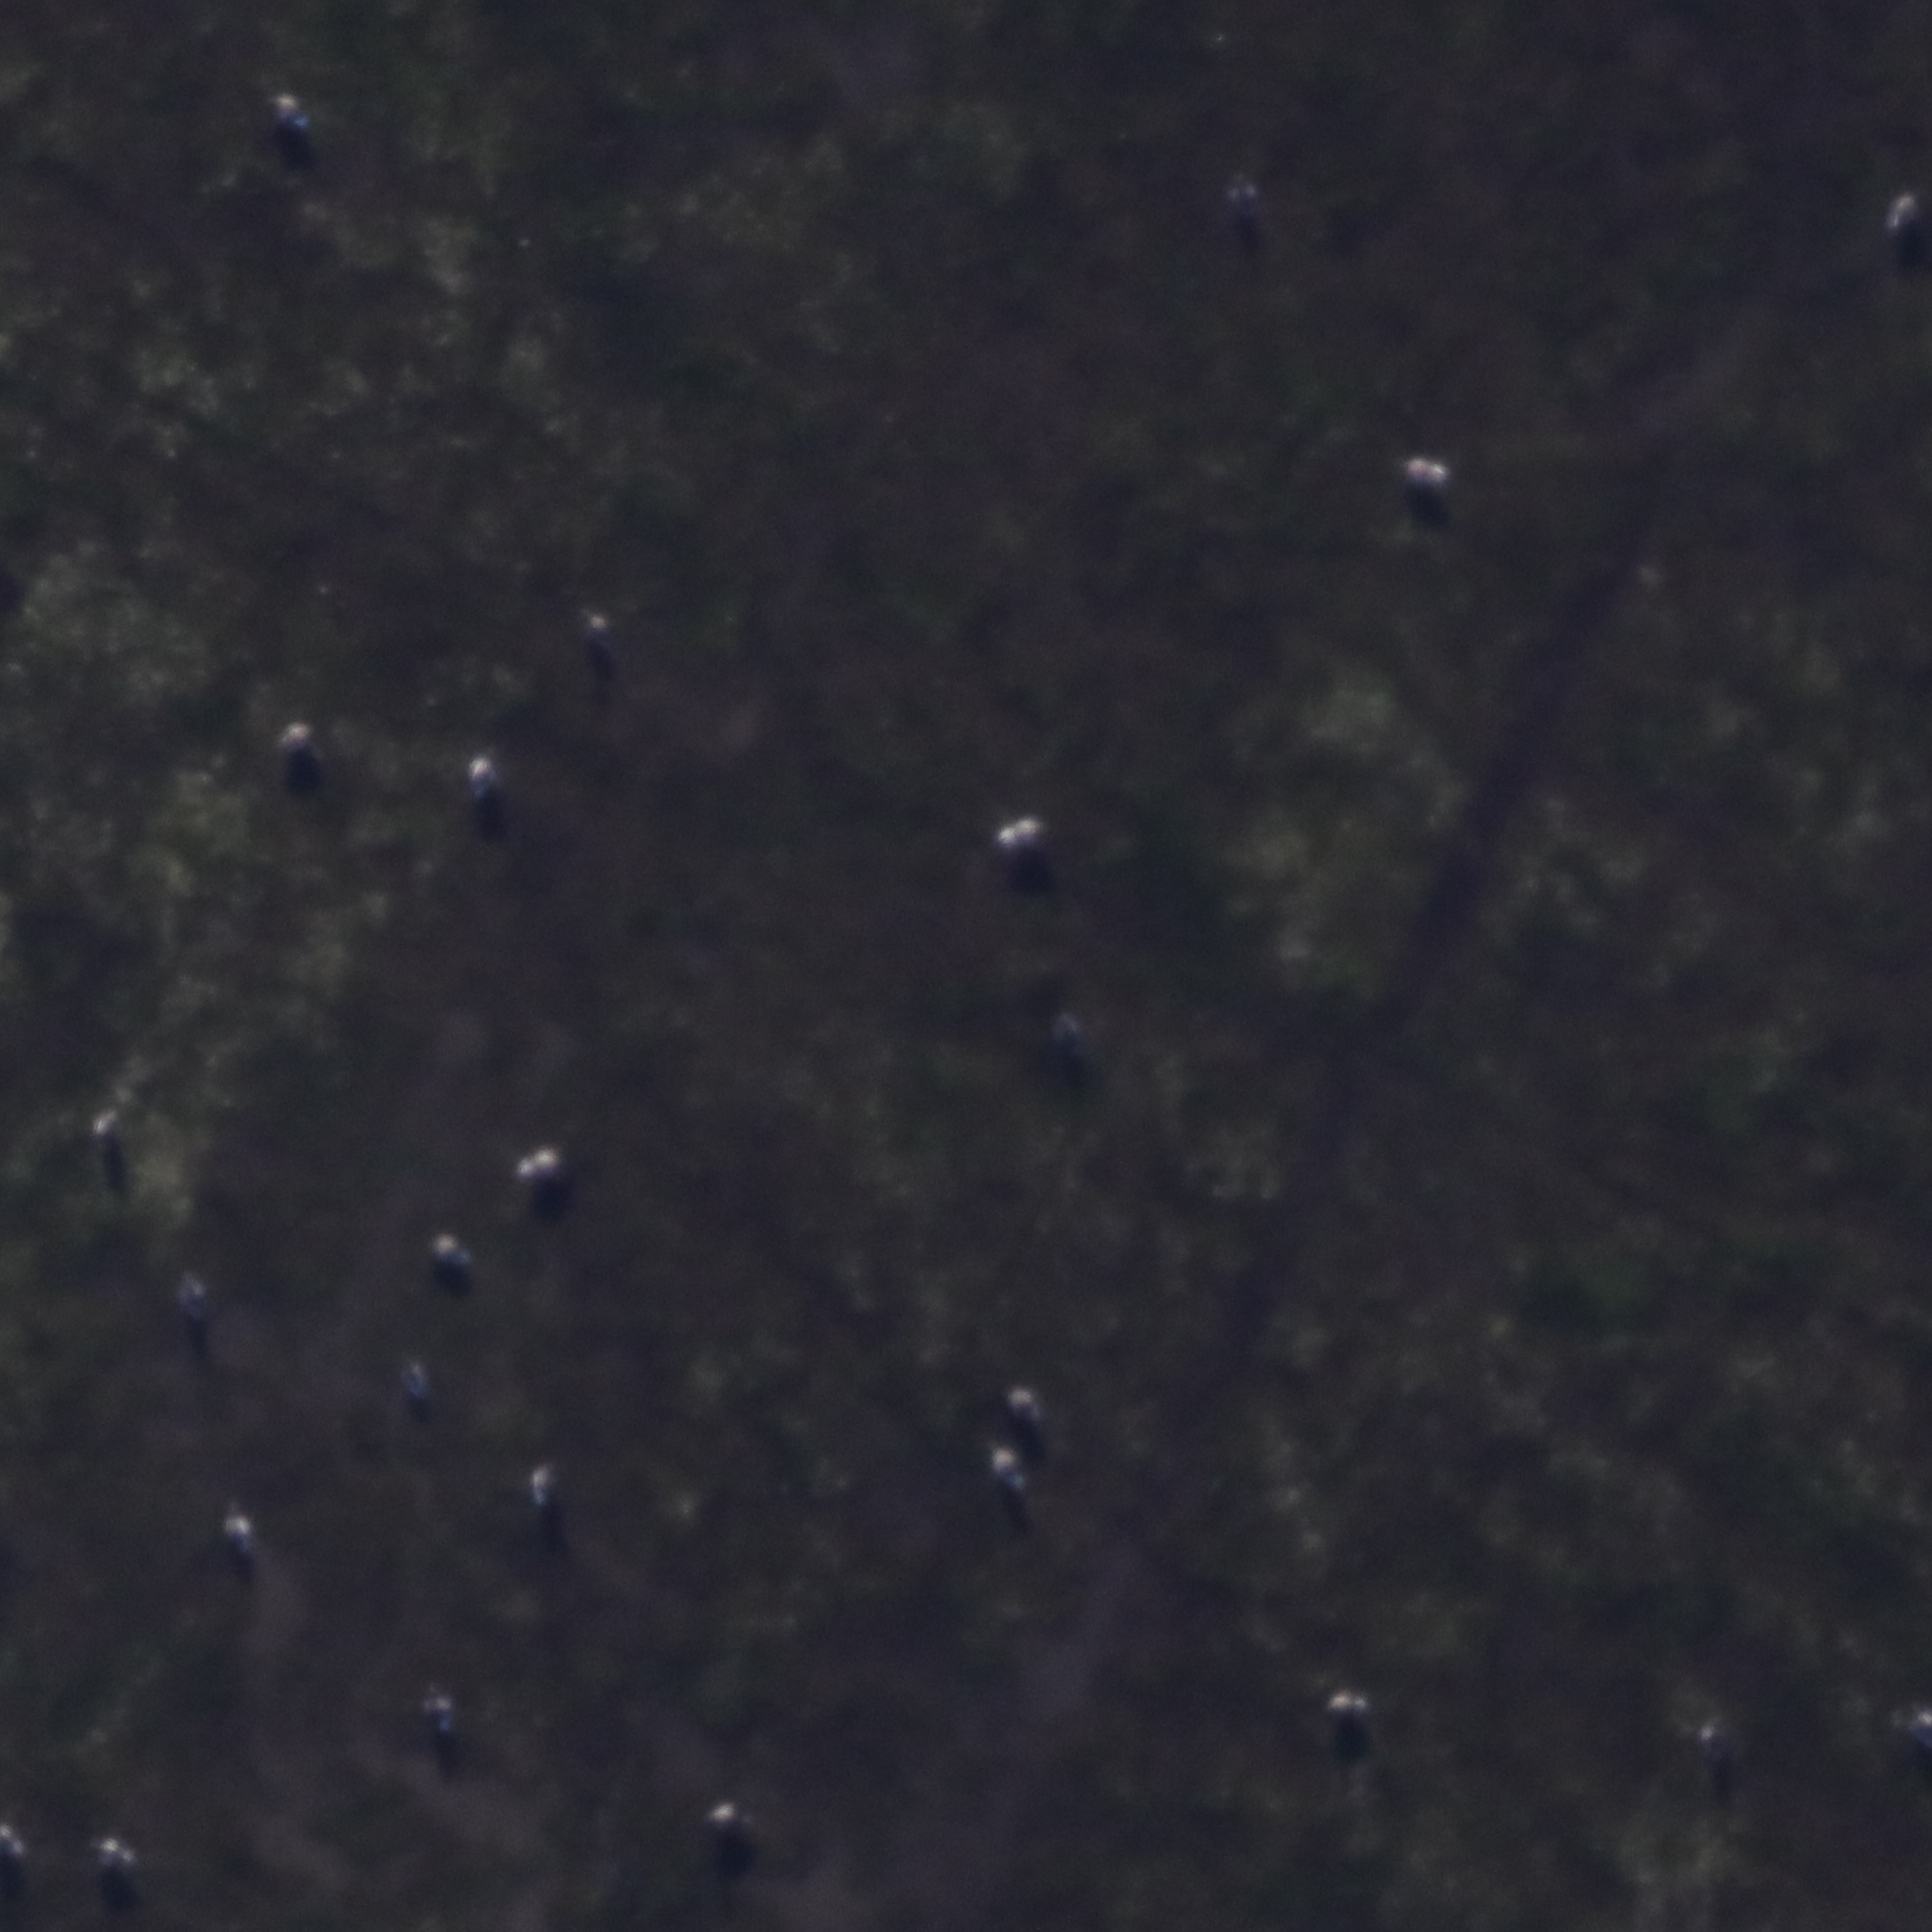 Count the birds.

25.